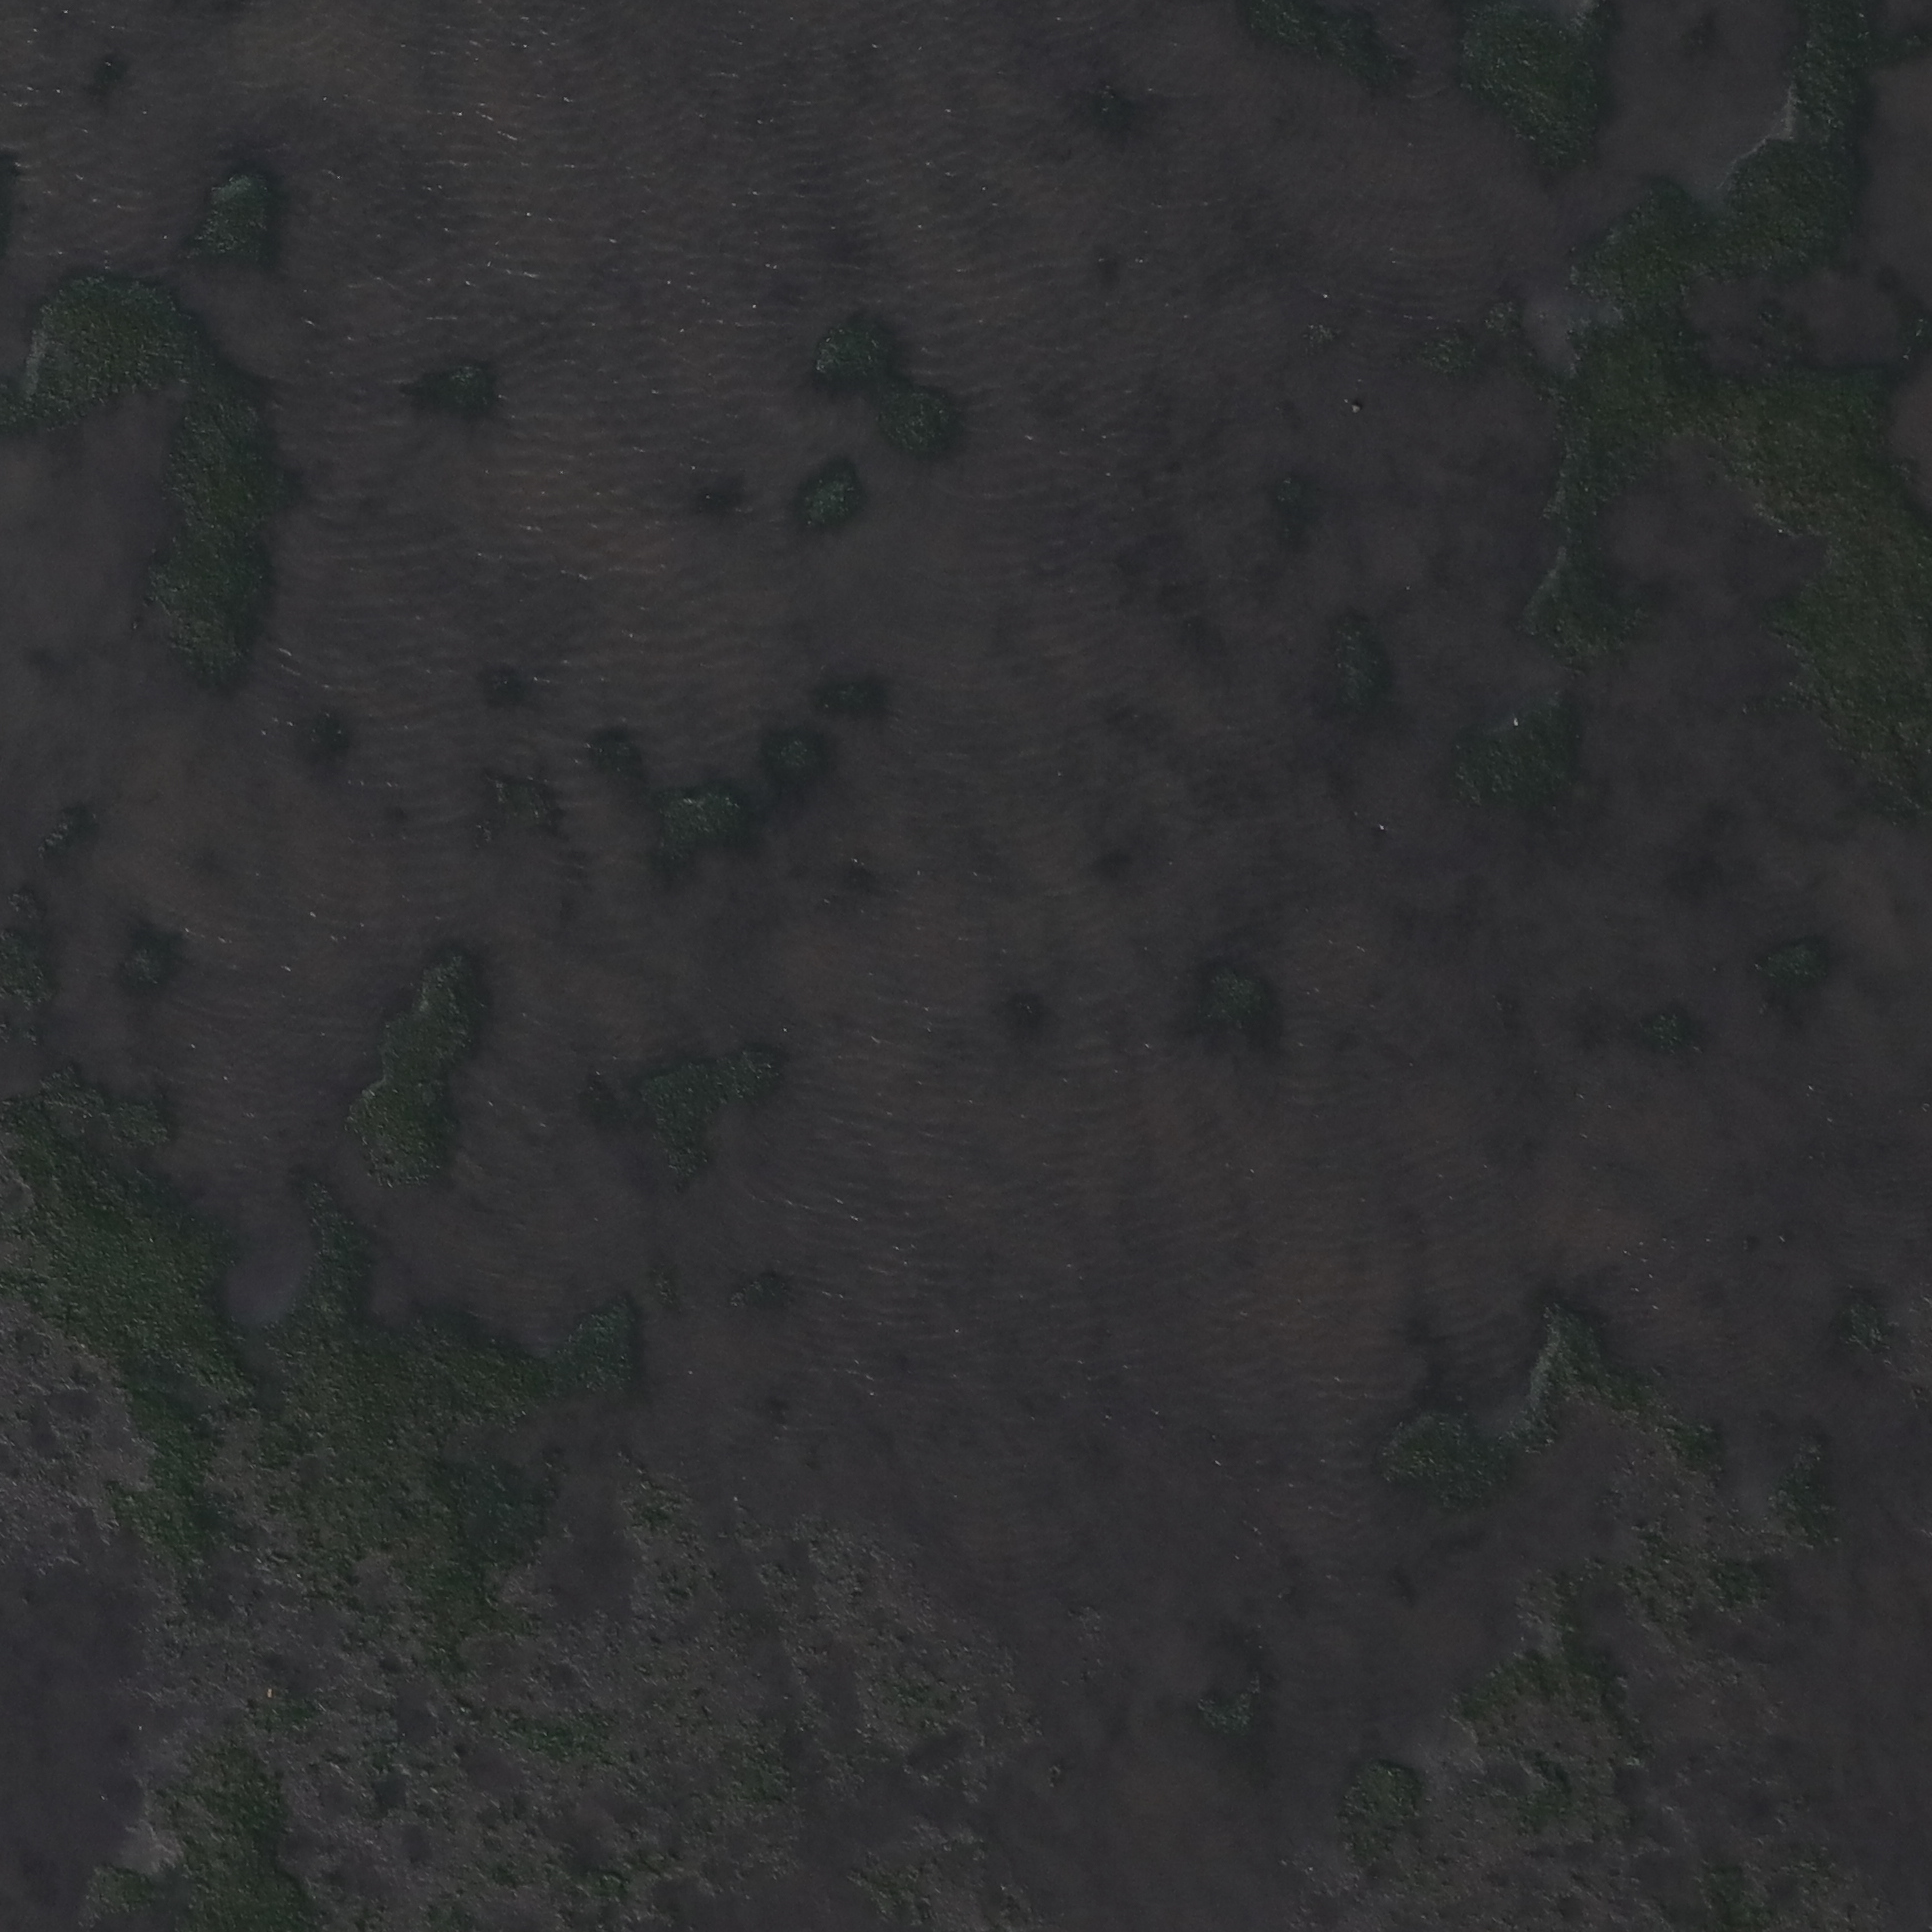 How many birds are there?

0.